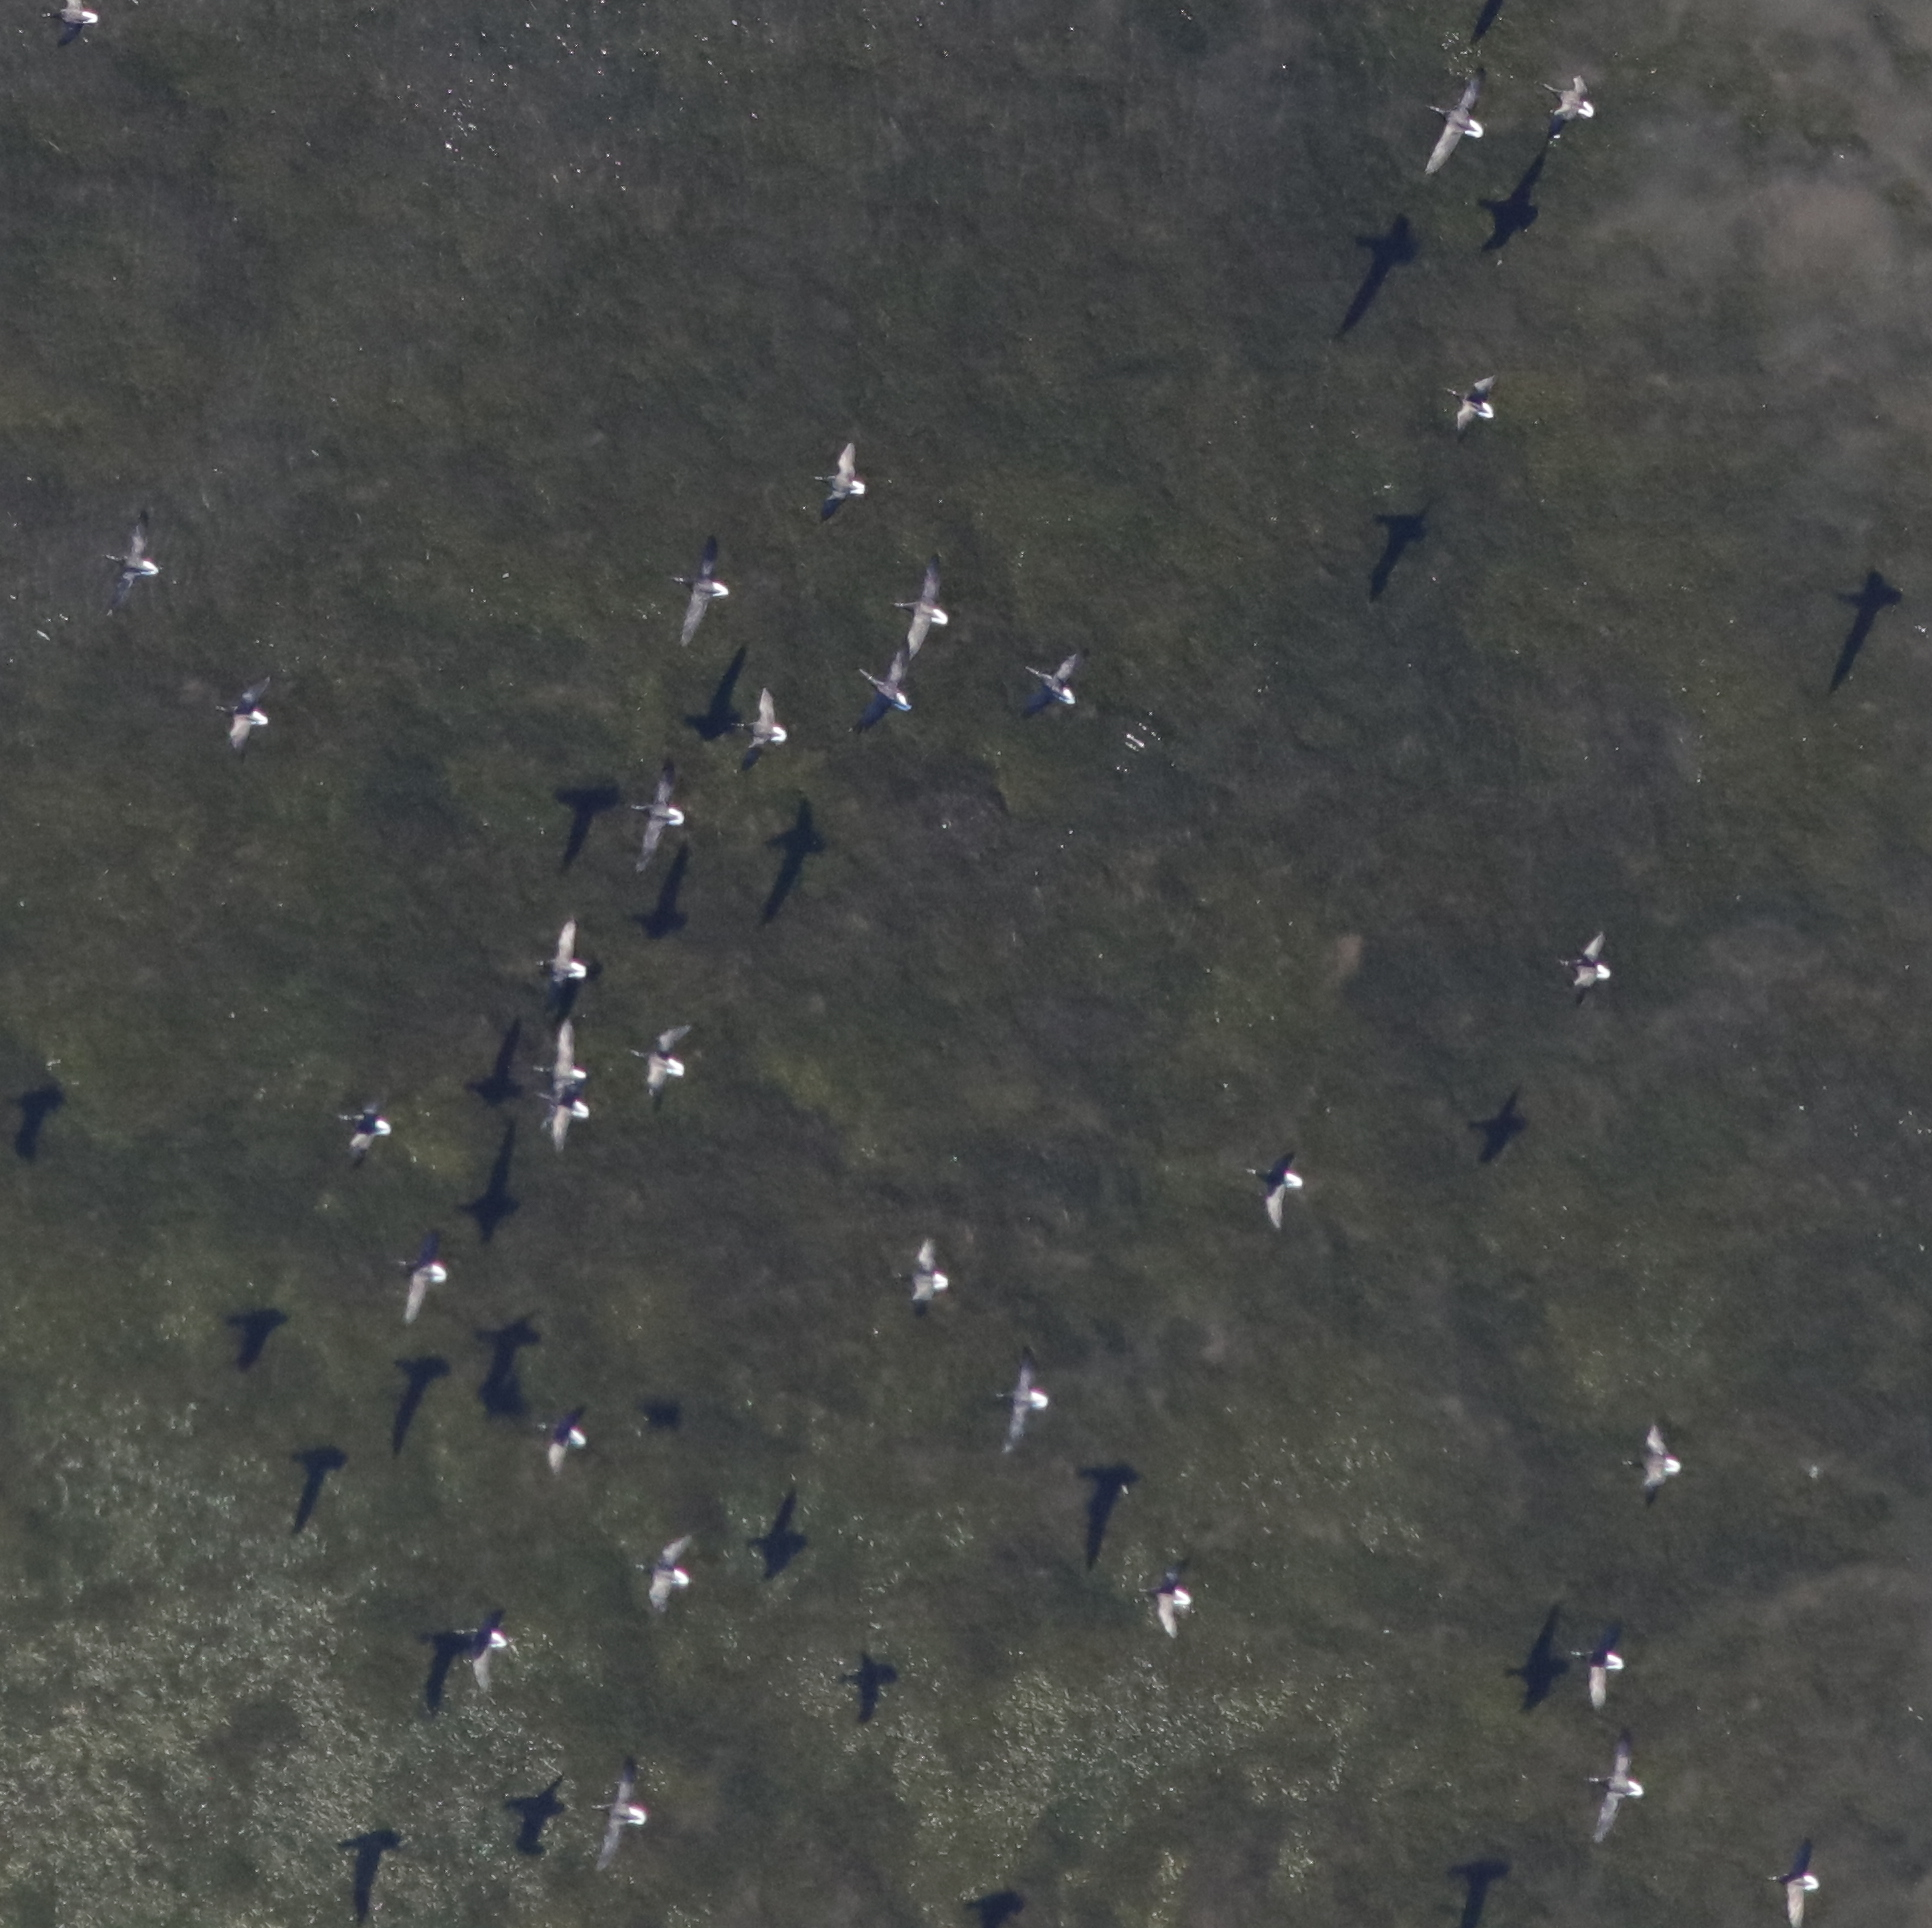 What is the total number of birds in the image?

32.